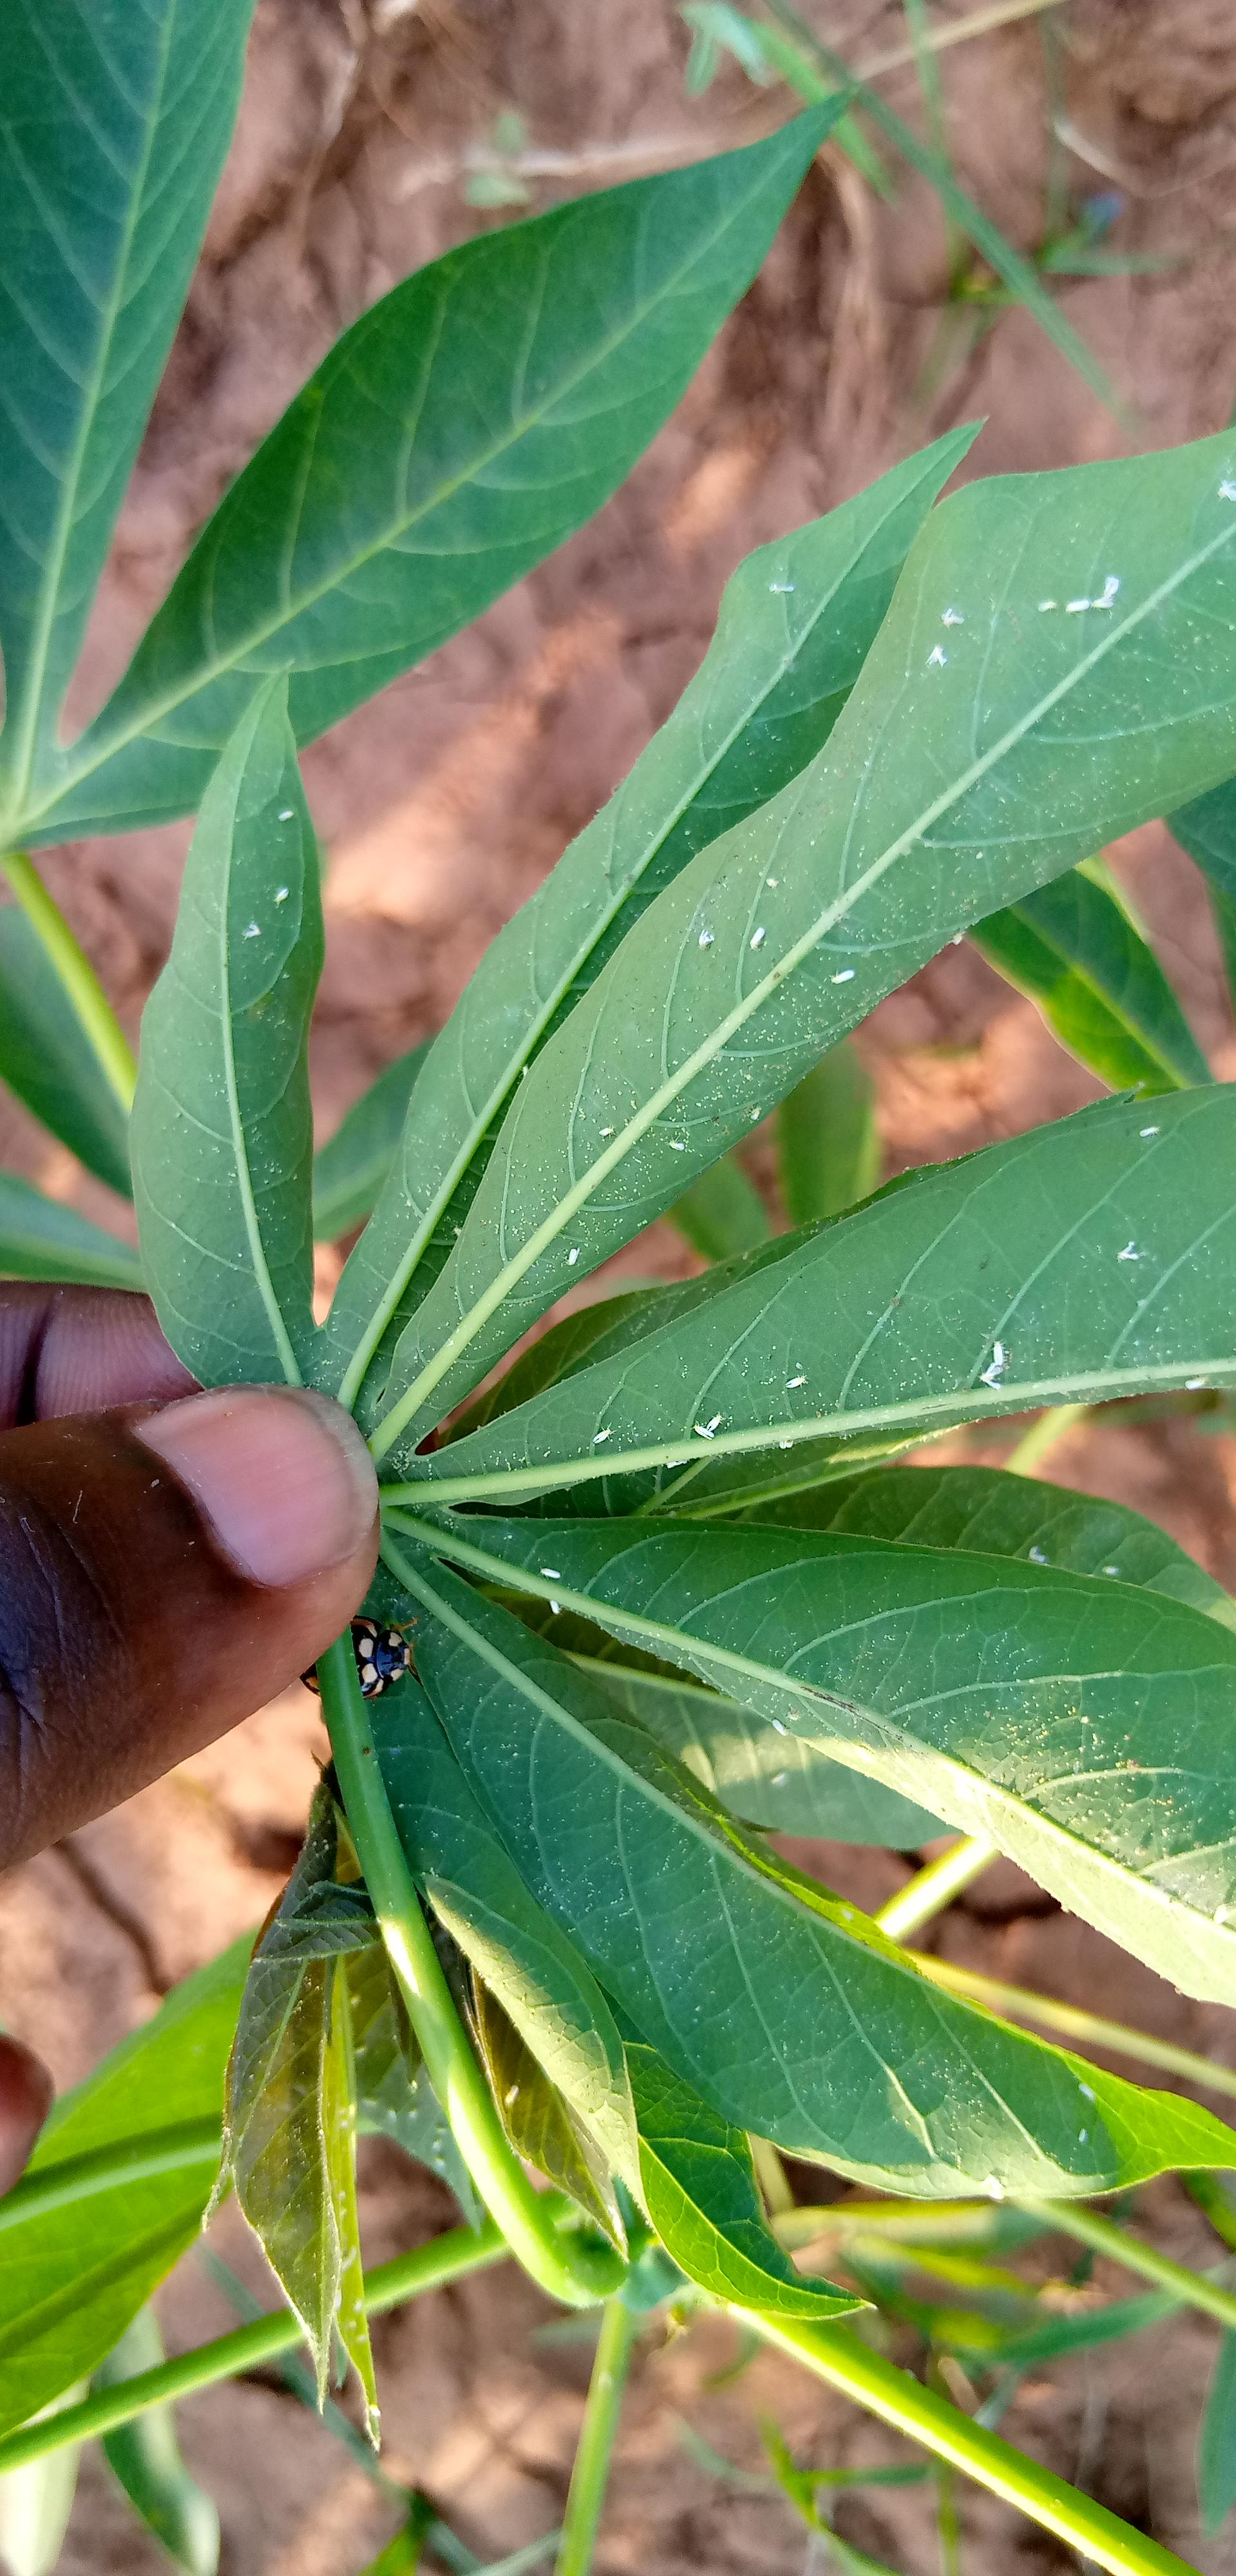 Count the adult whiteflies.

42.